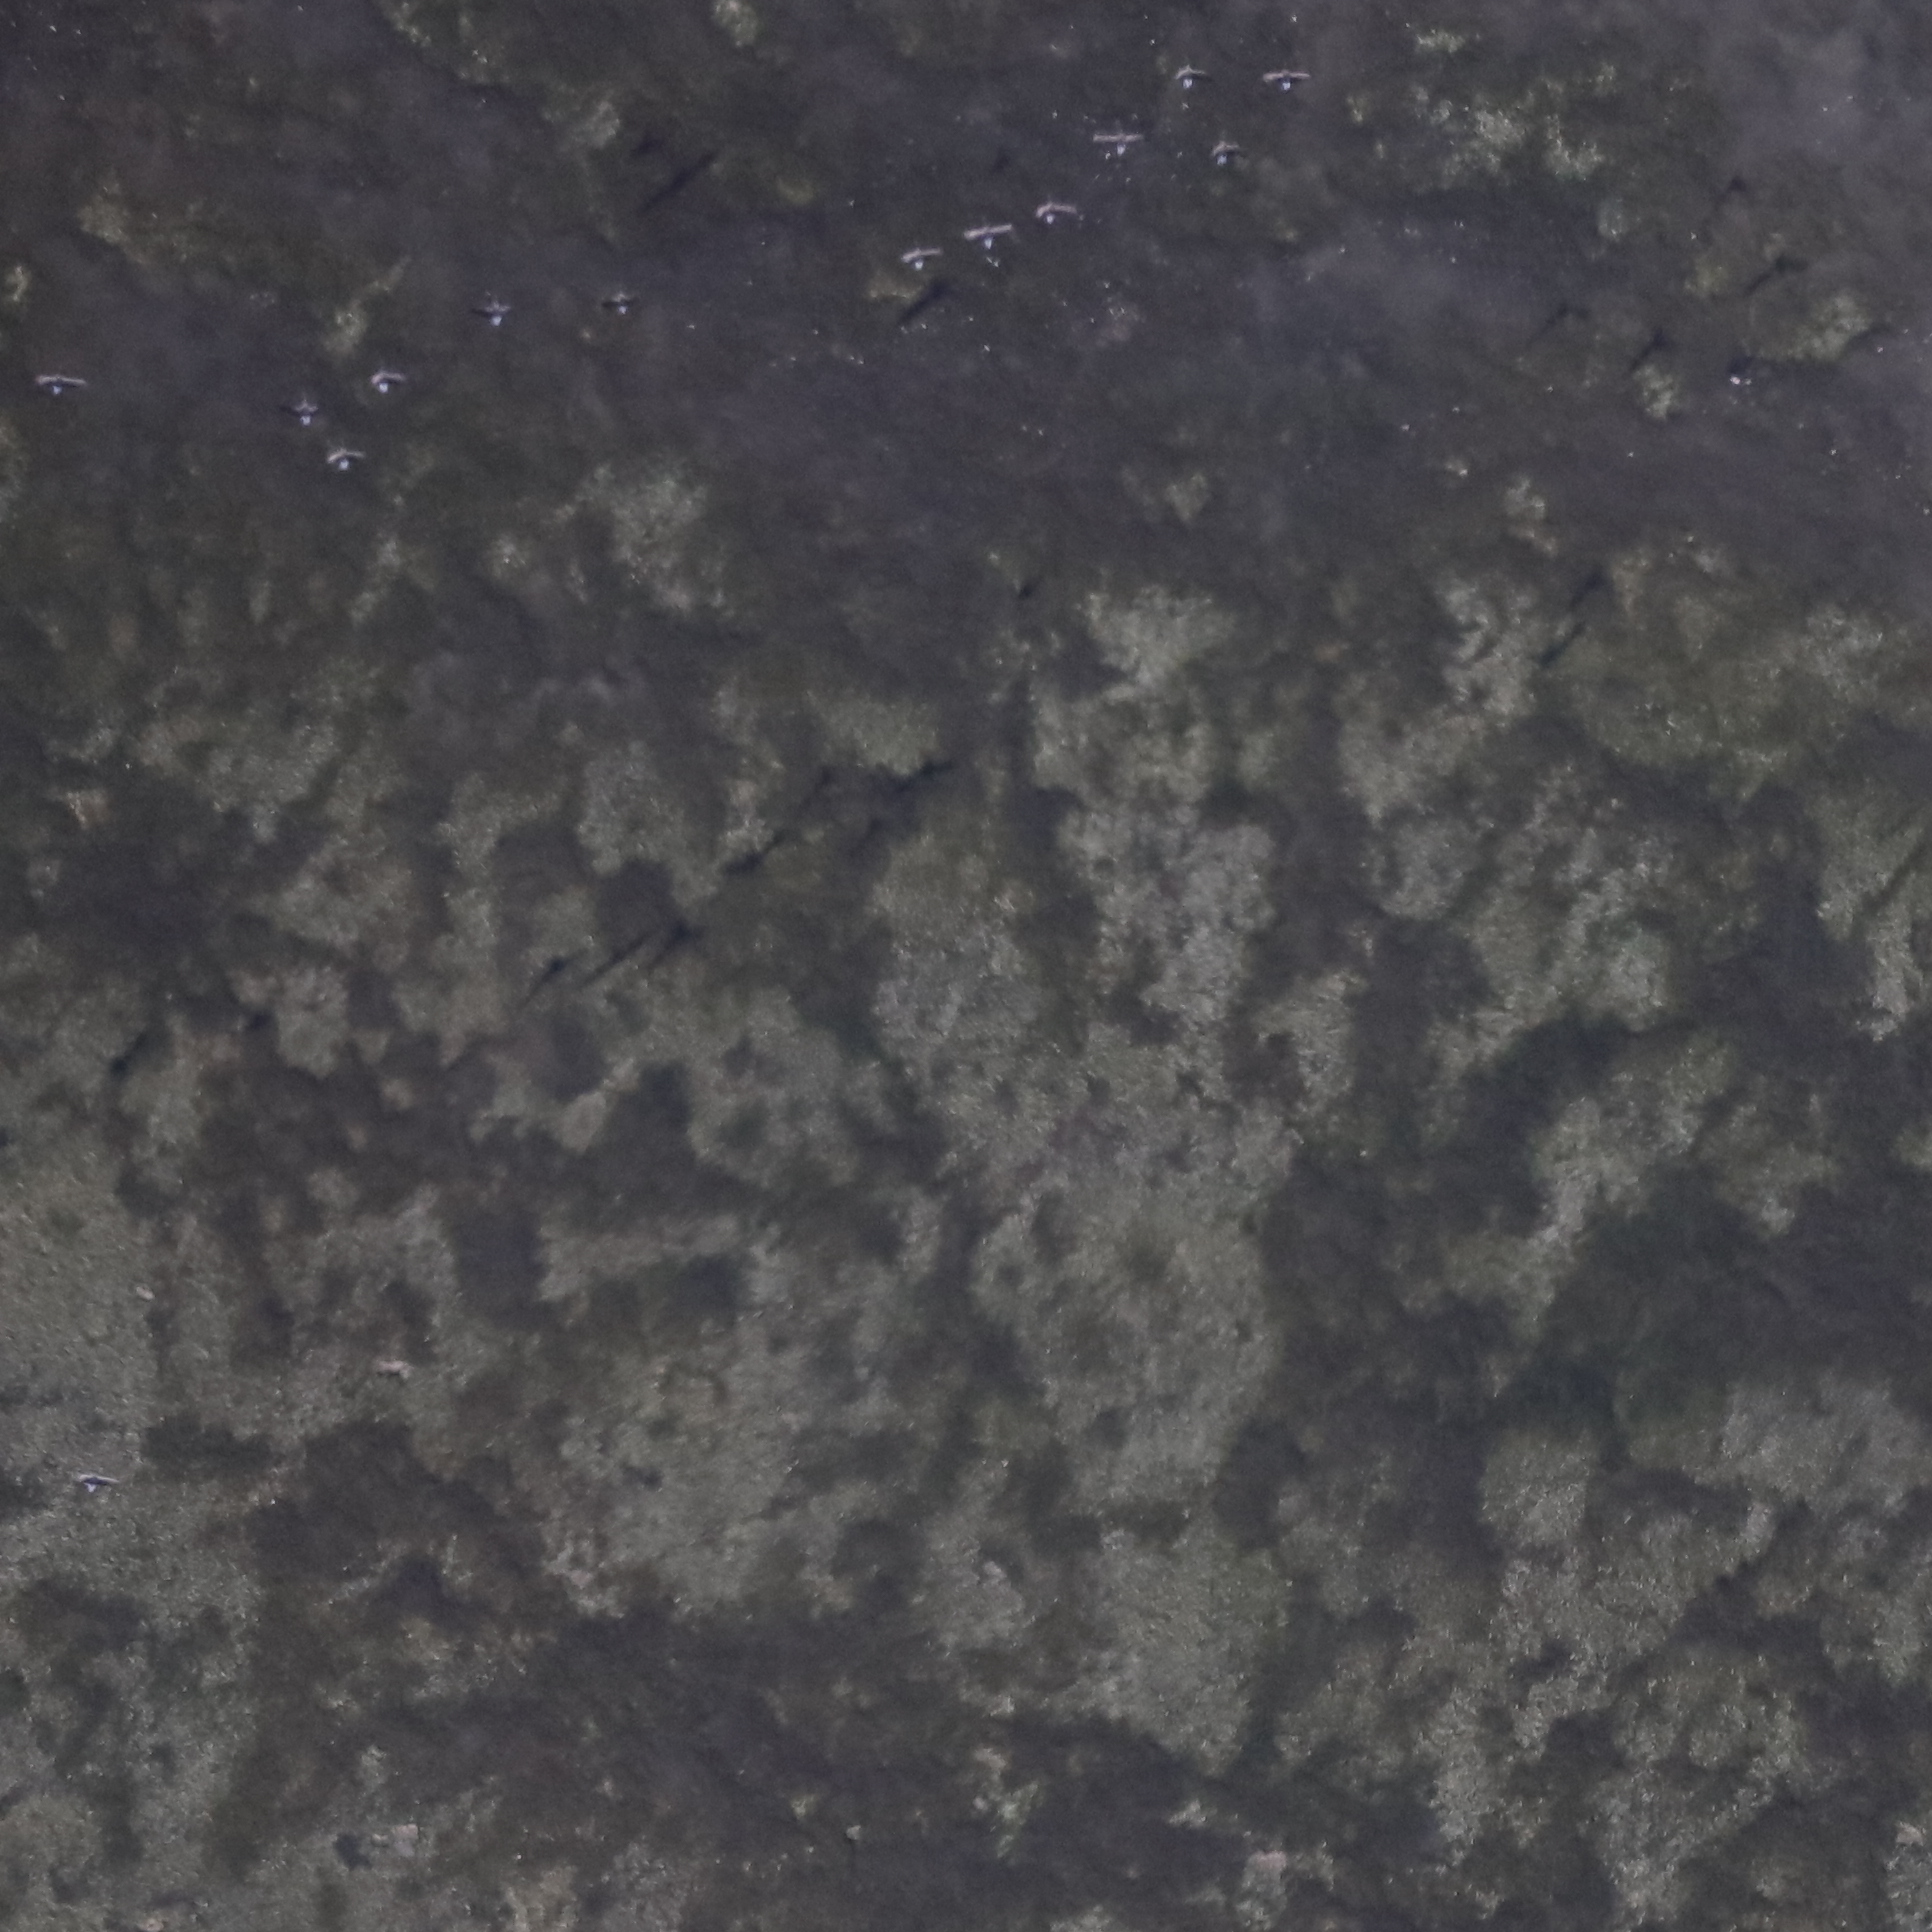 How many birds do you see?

14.